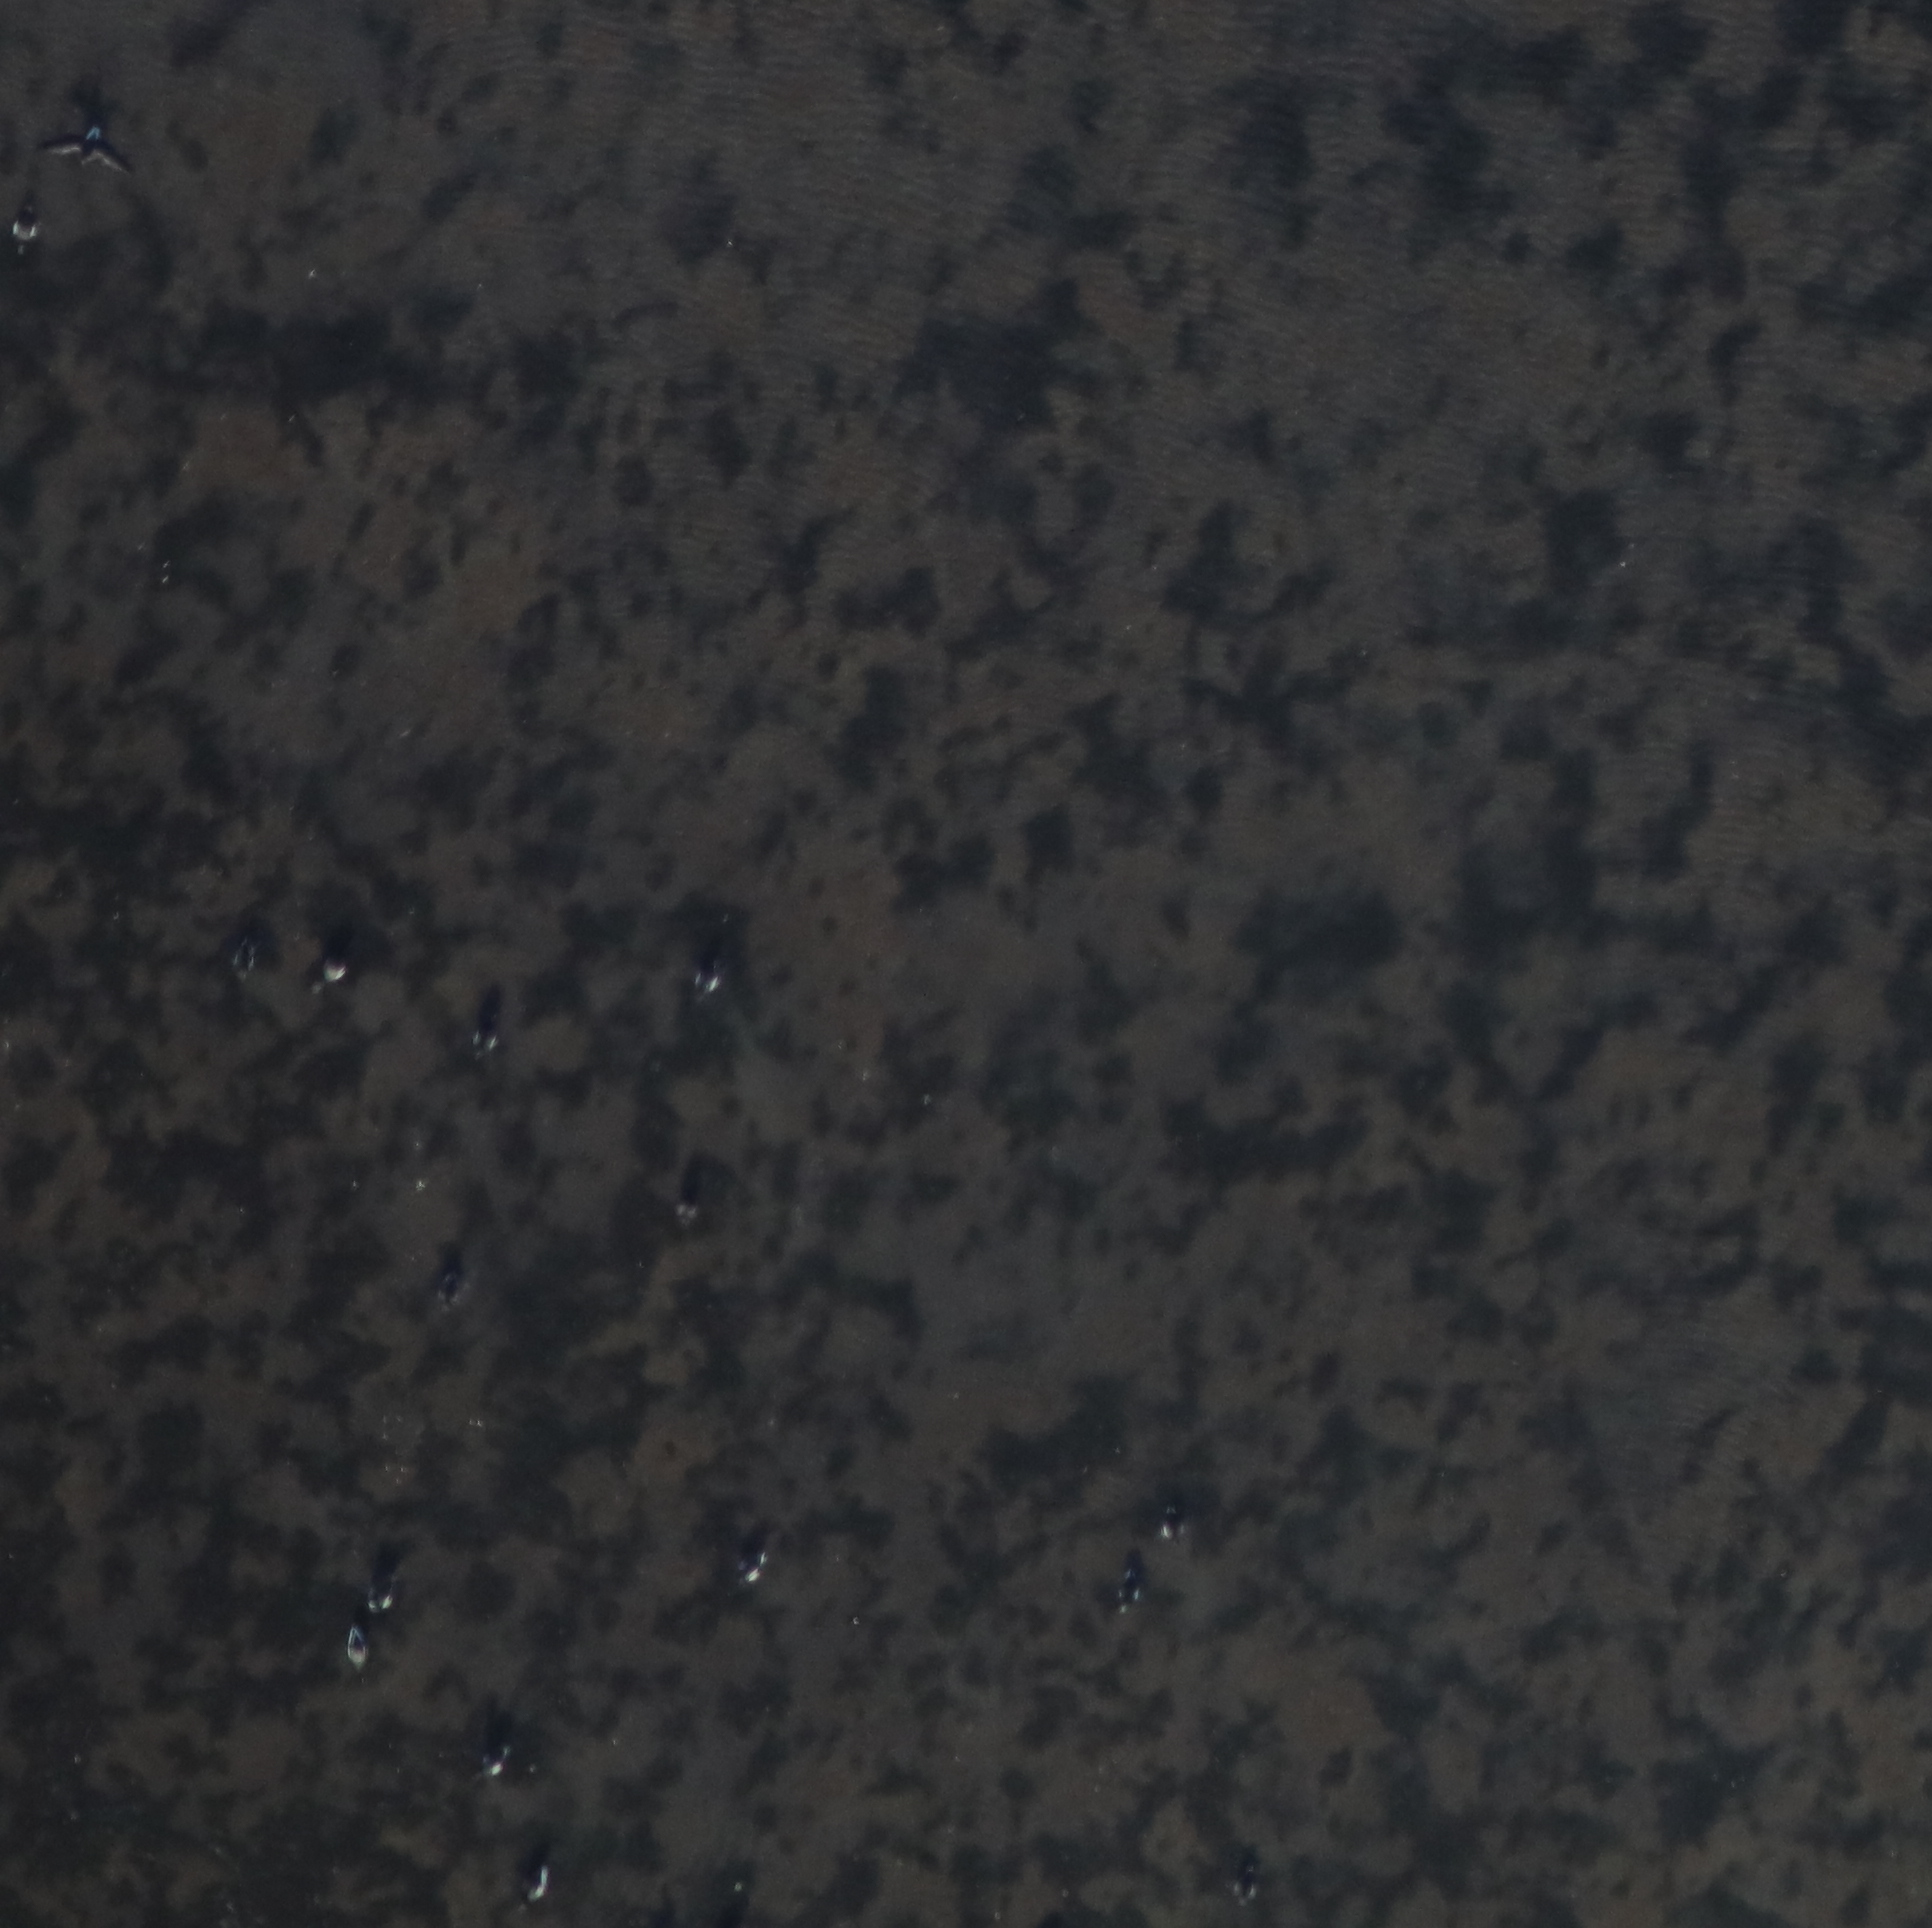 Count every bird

16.